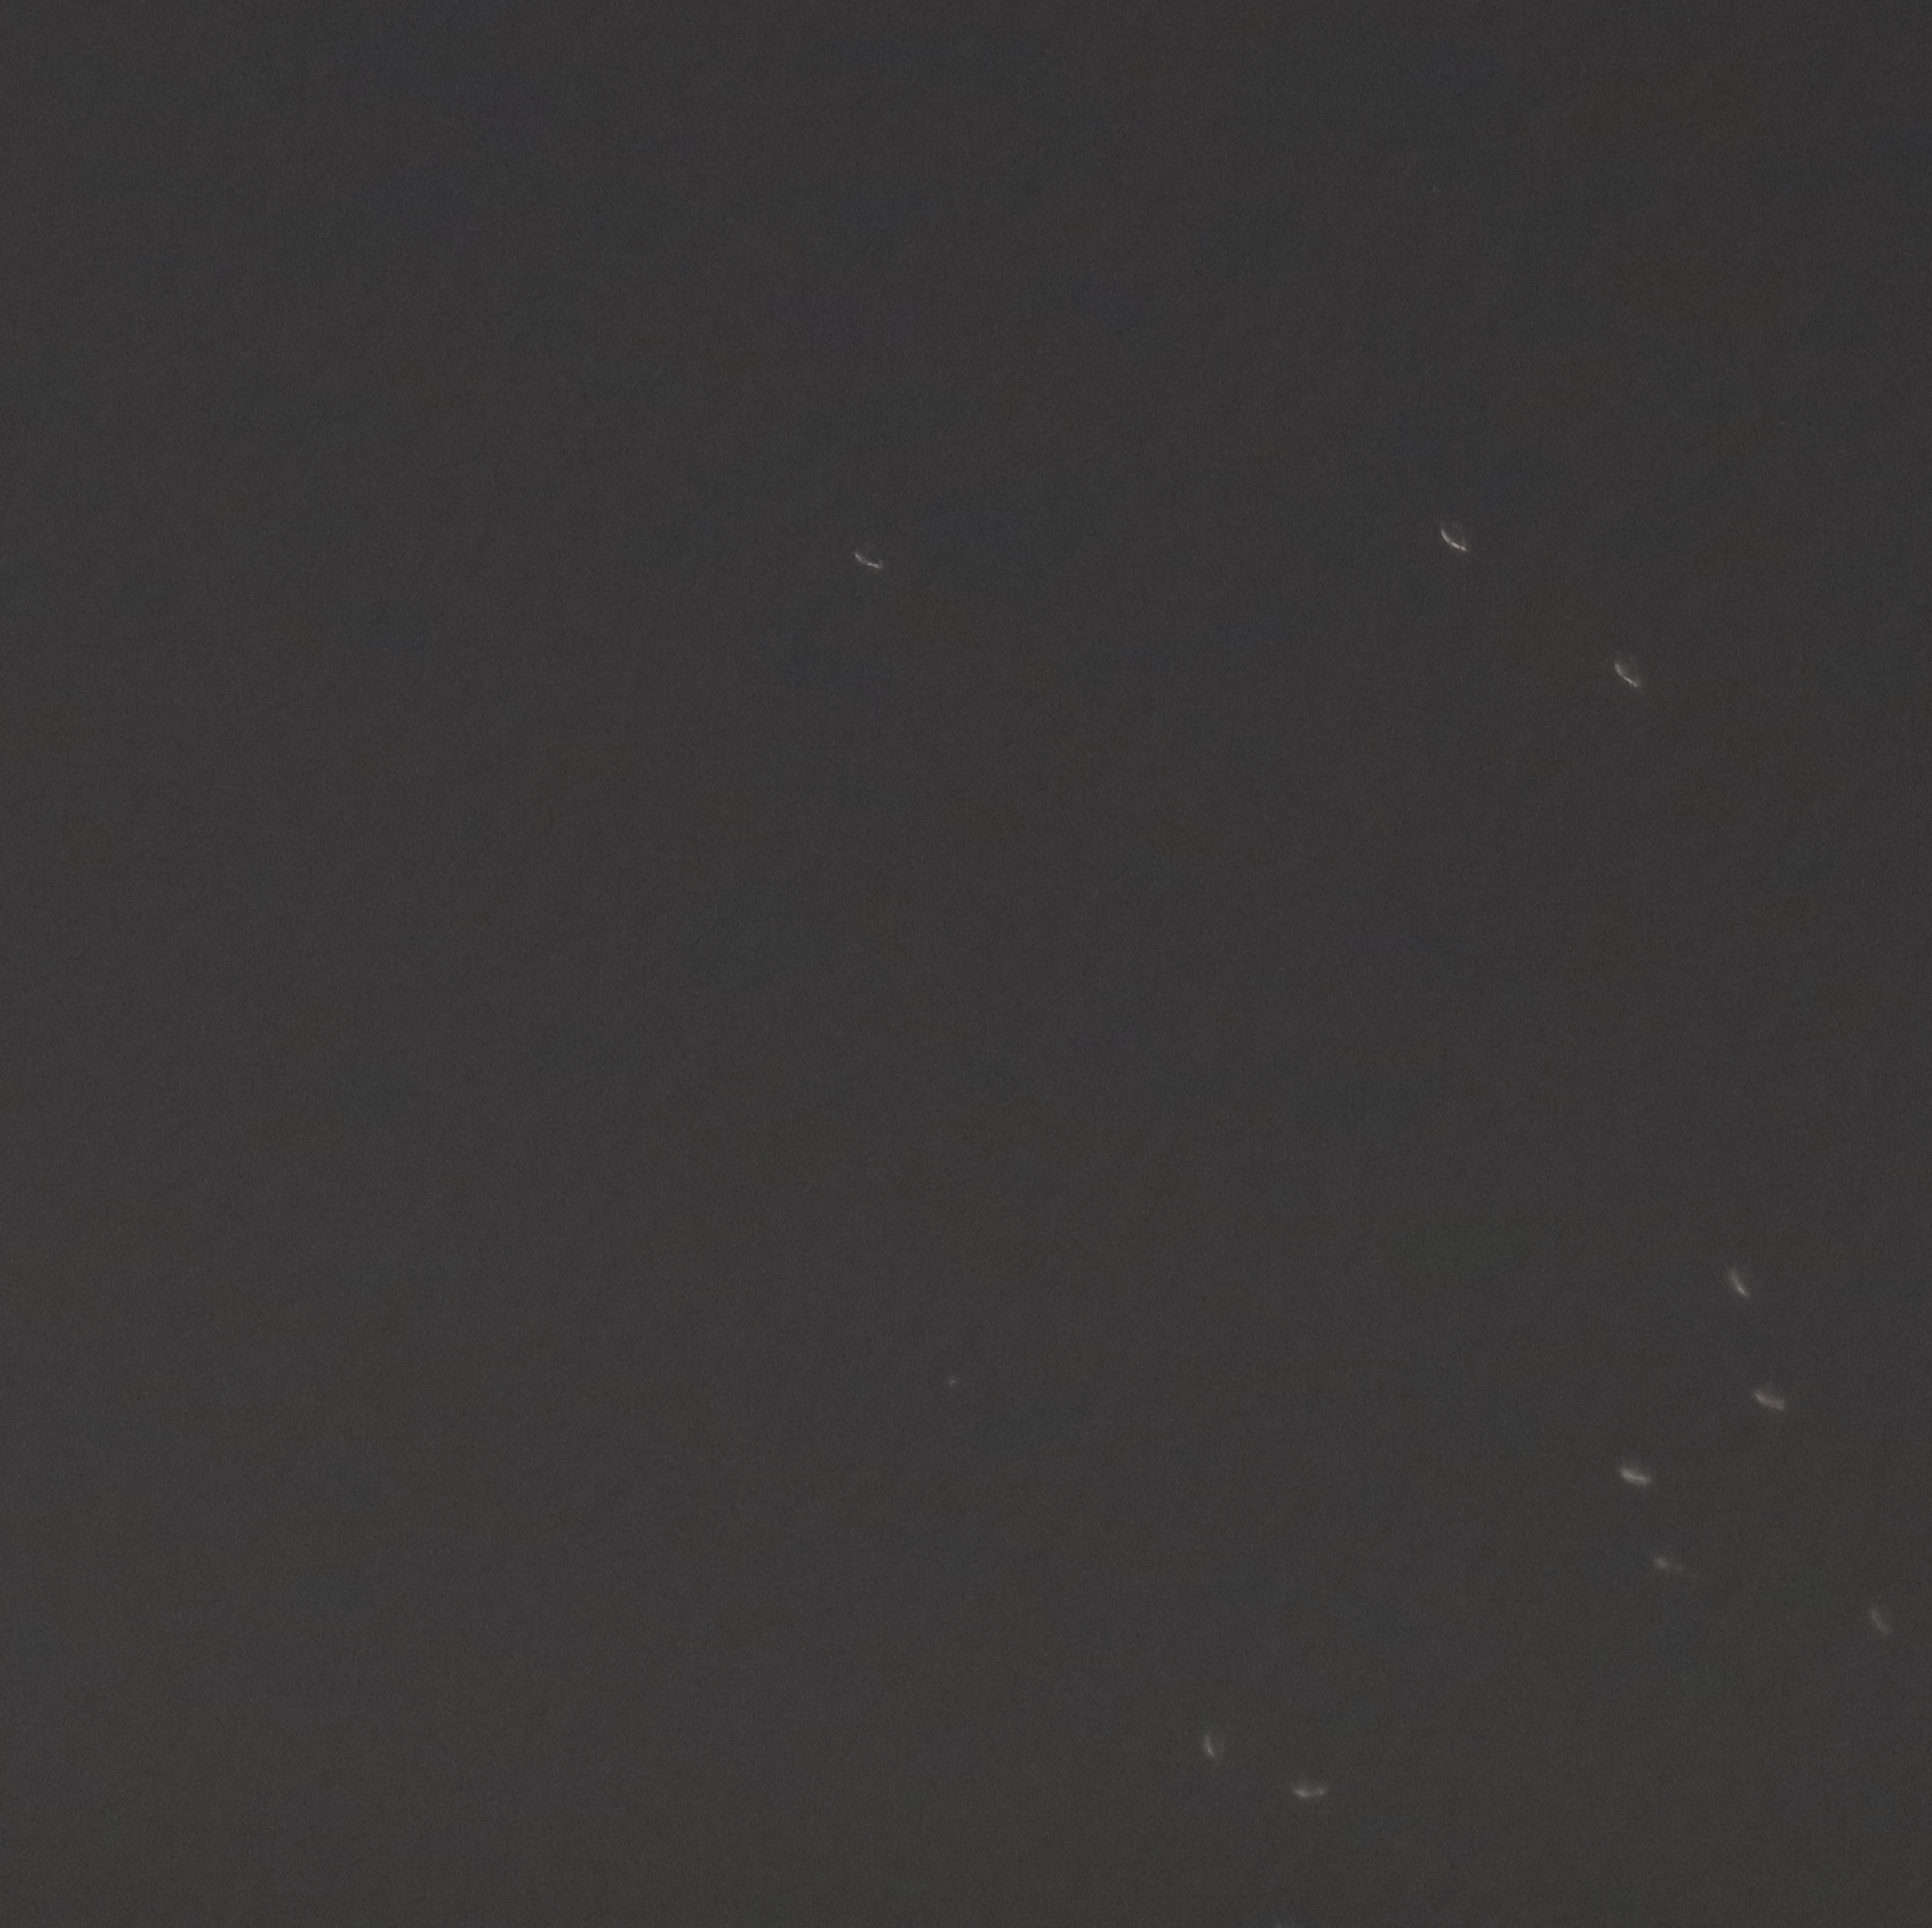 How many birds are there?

10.